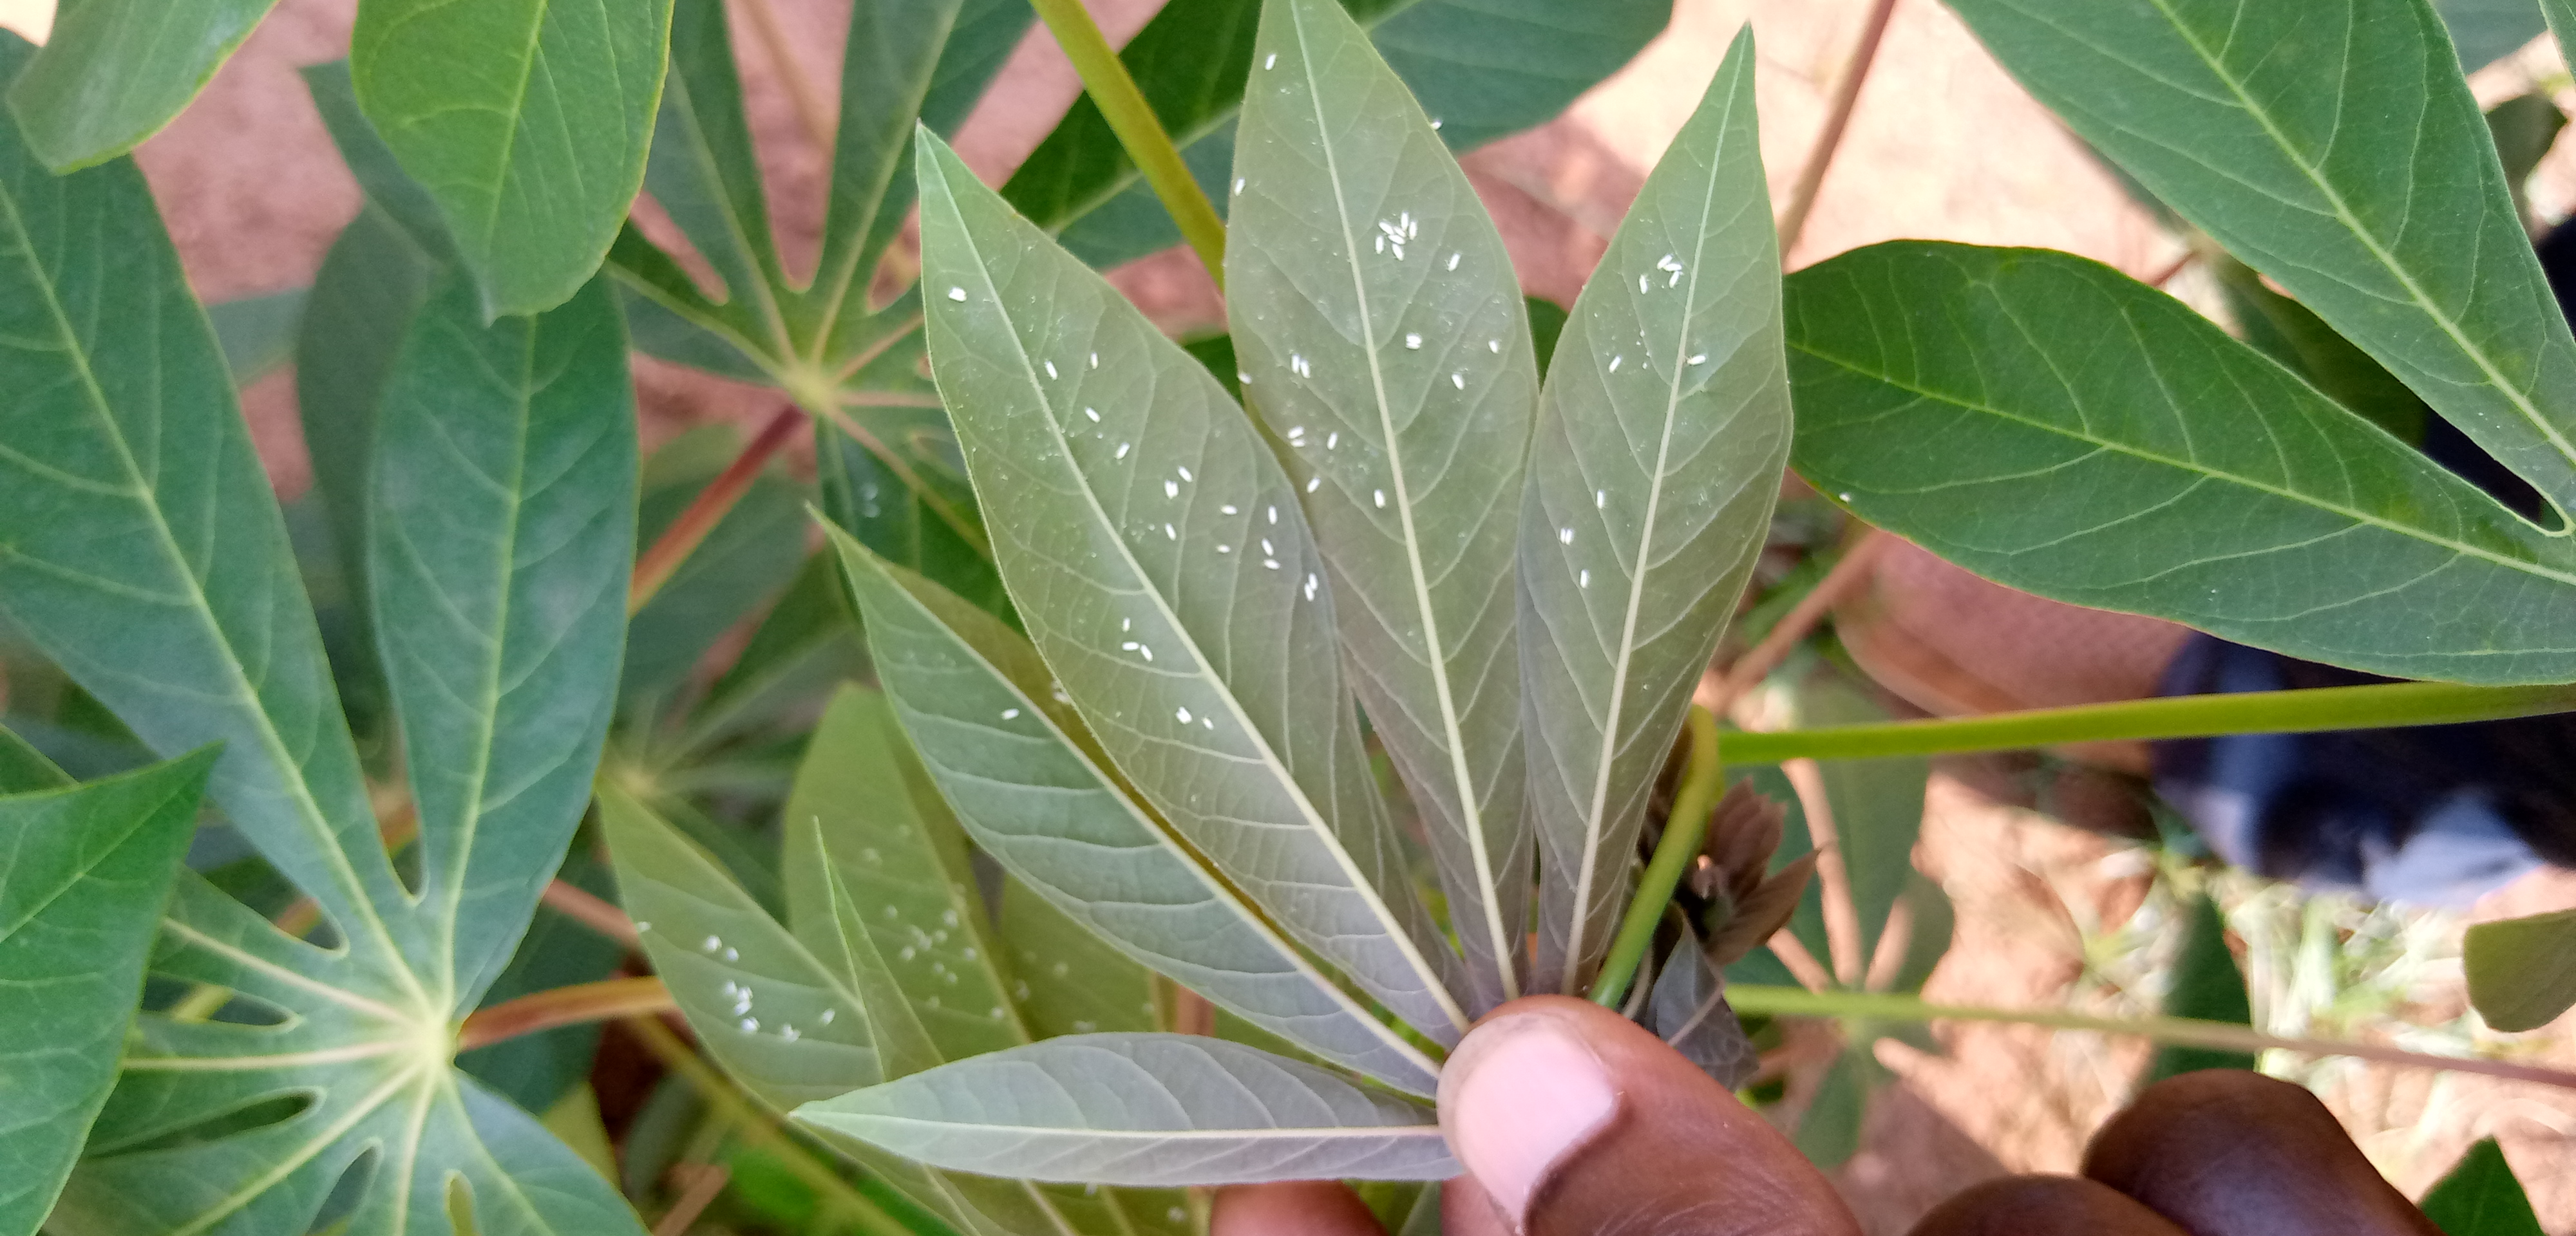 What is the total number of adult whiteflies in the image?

56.